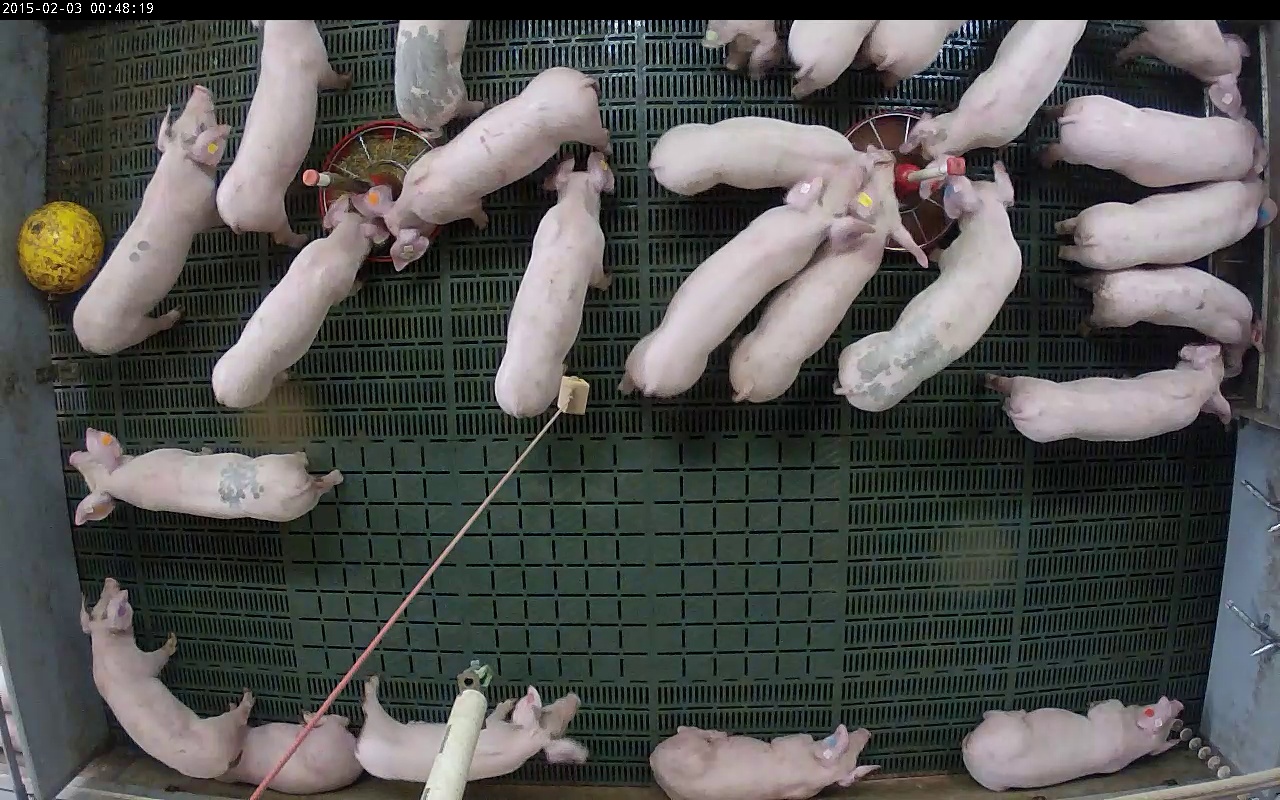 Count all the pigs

25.